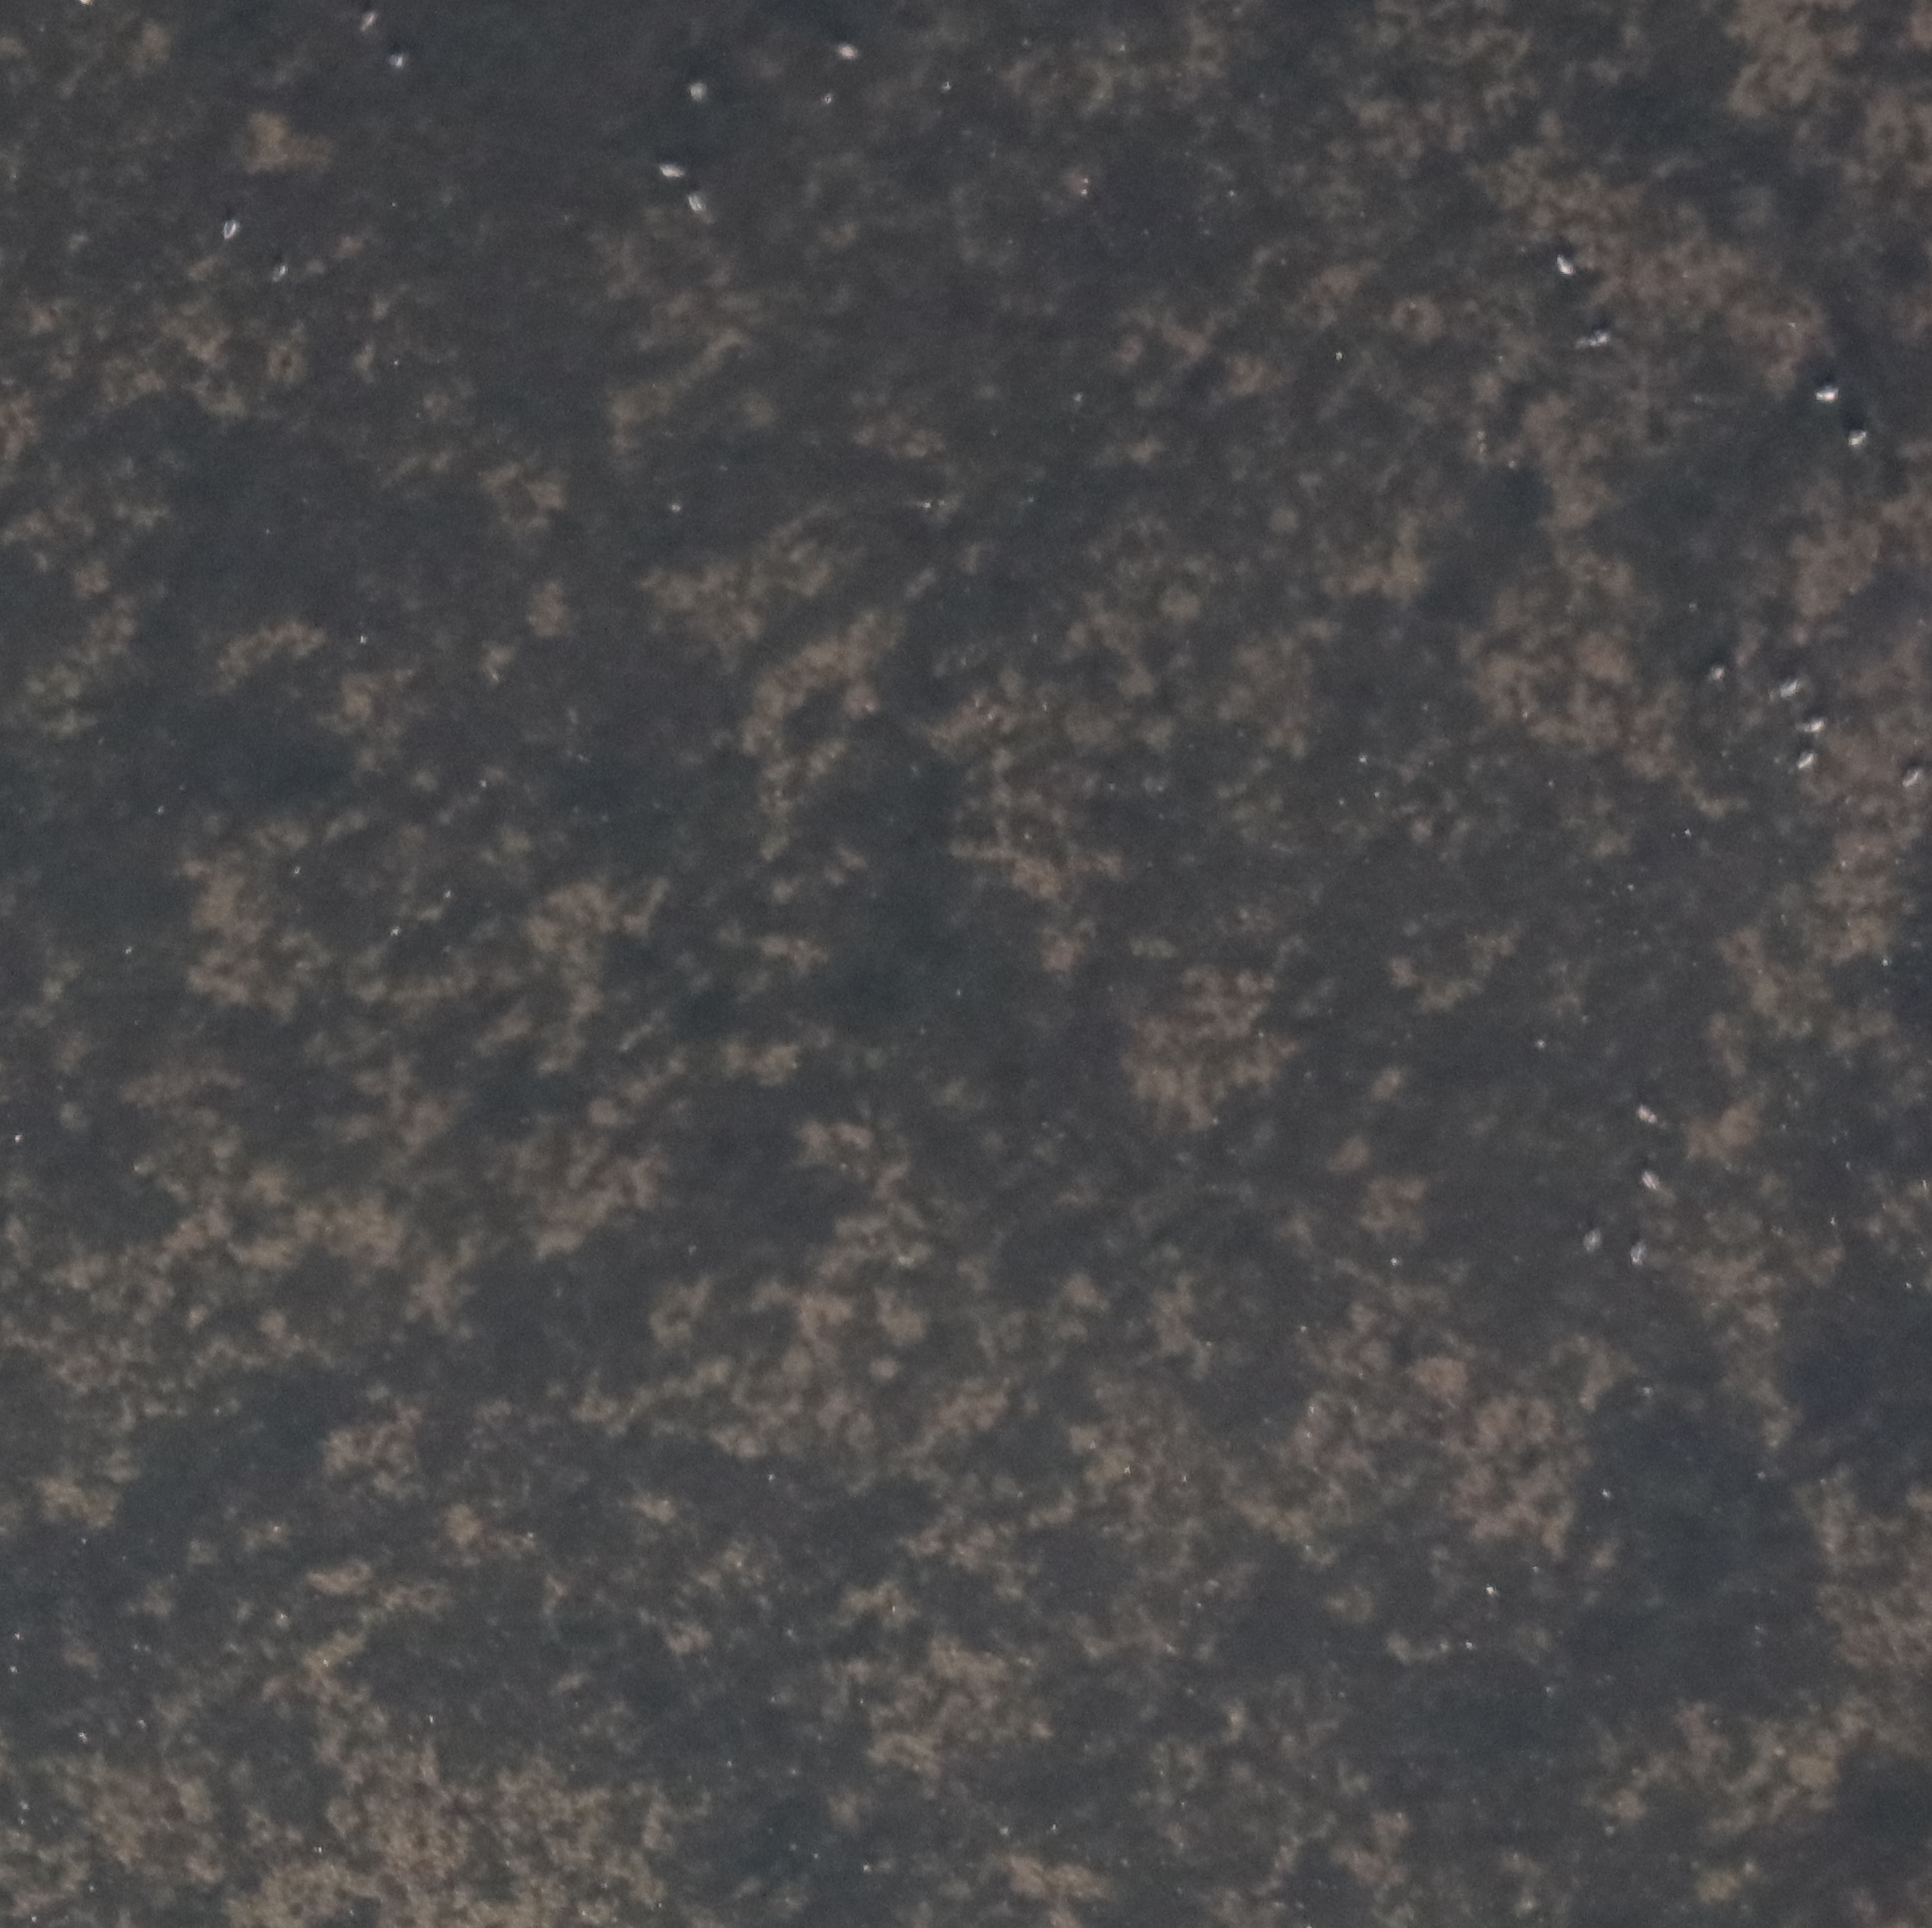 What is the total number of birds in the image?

21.